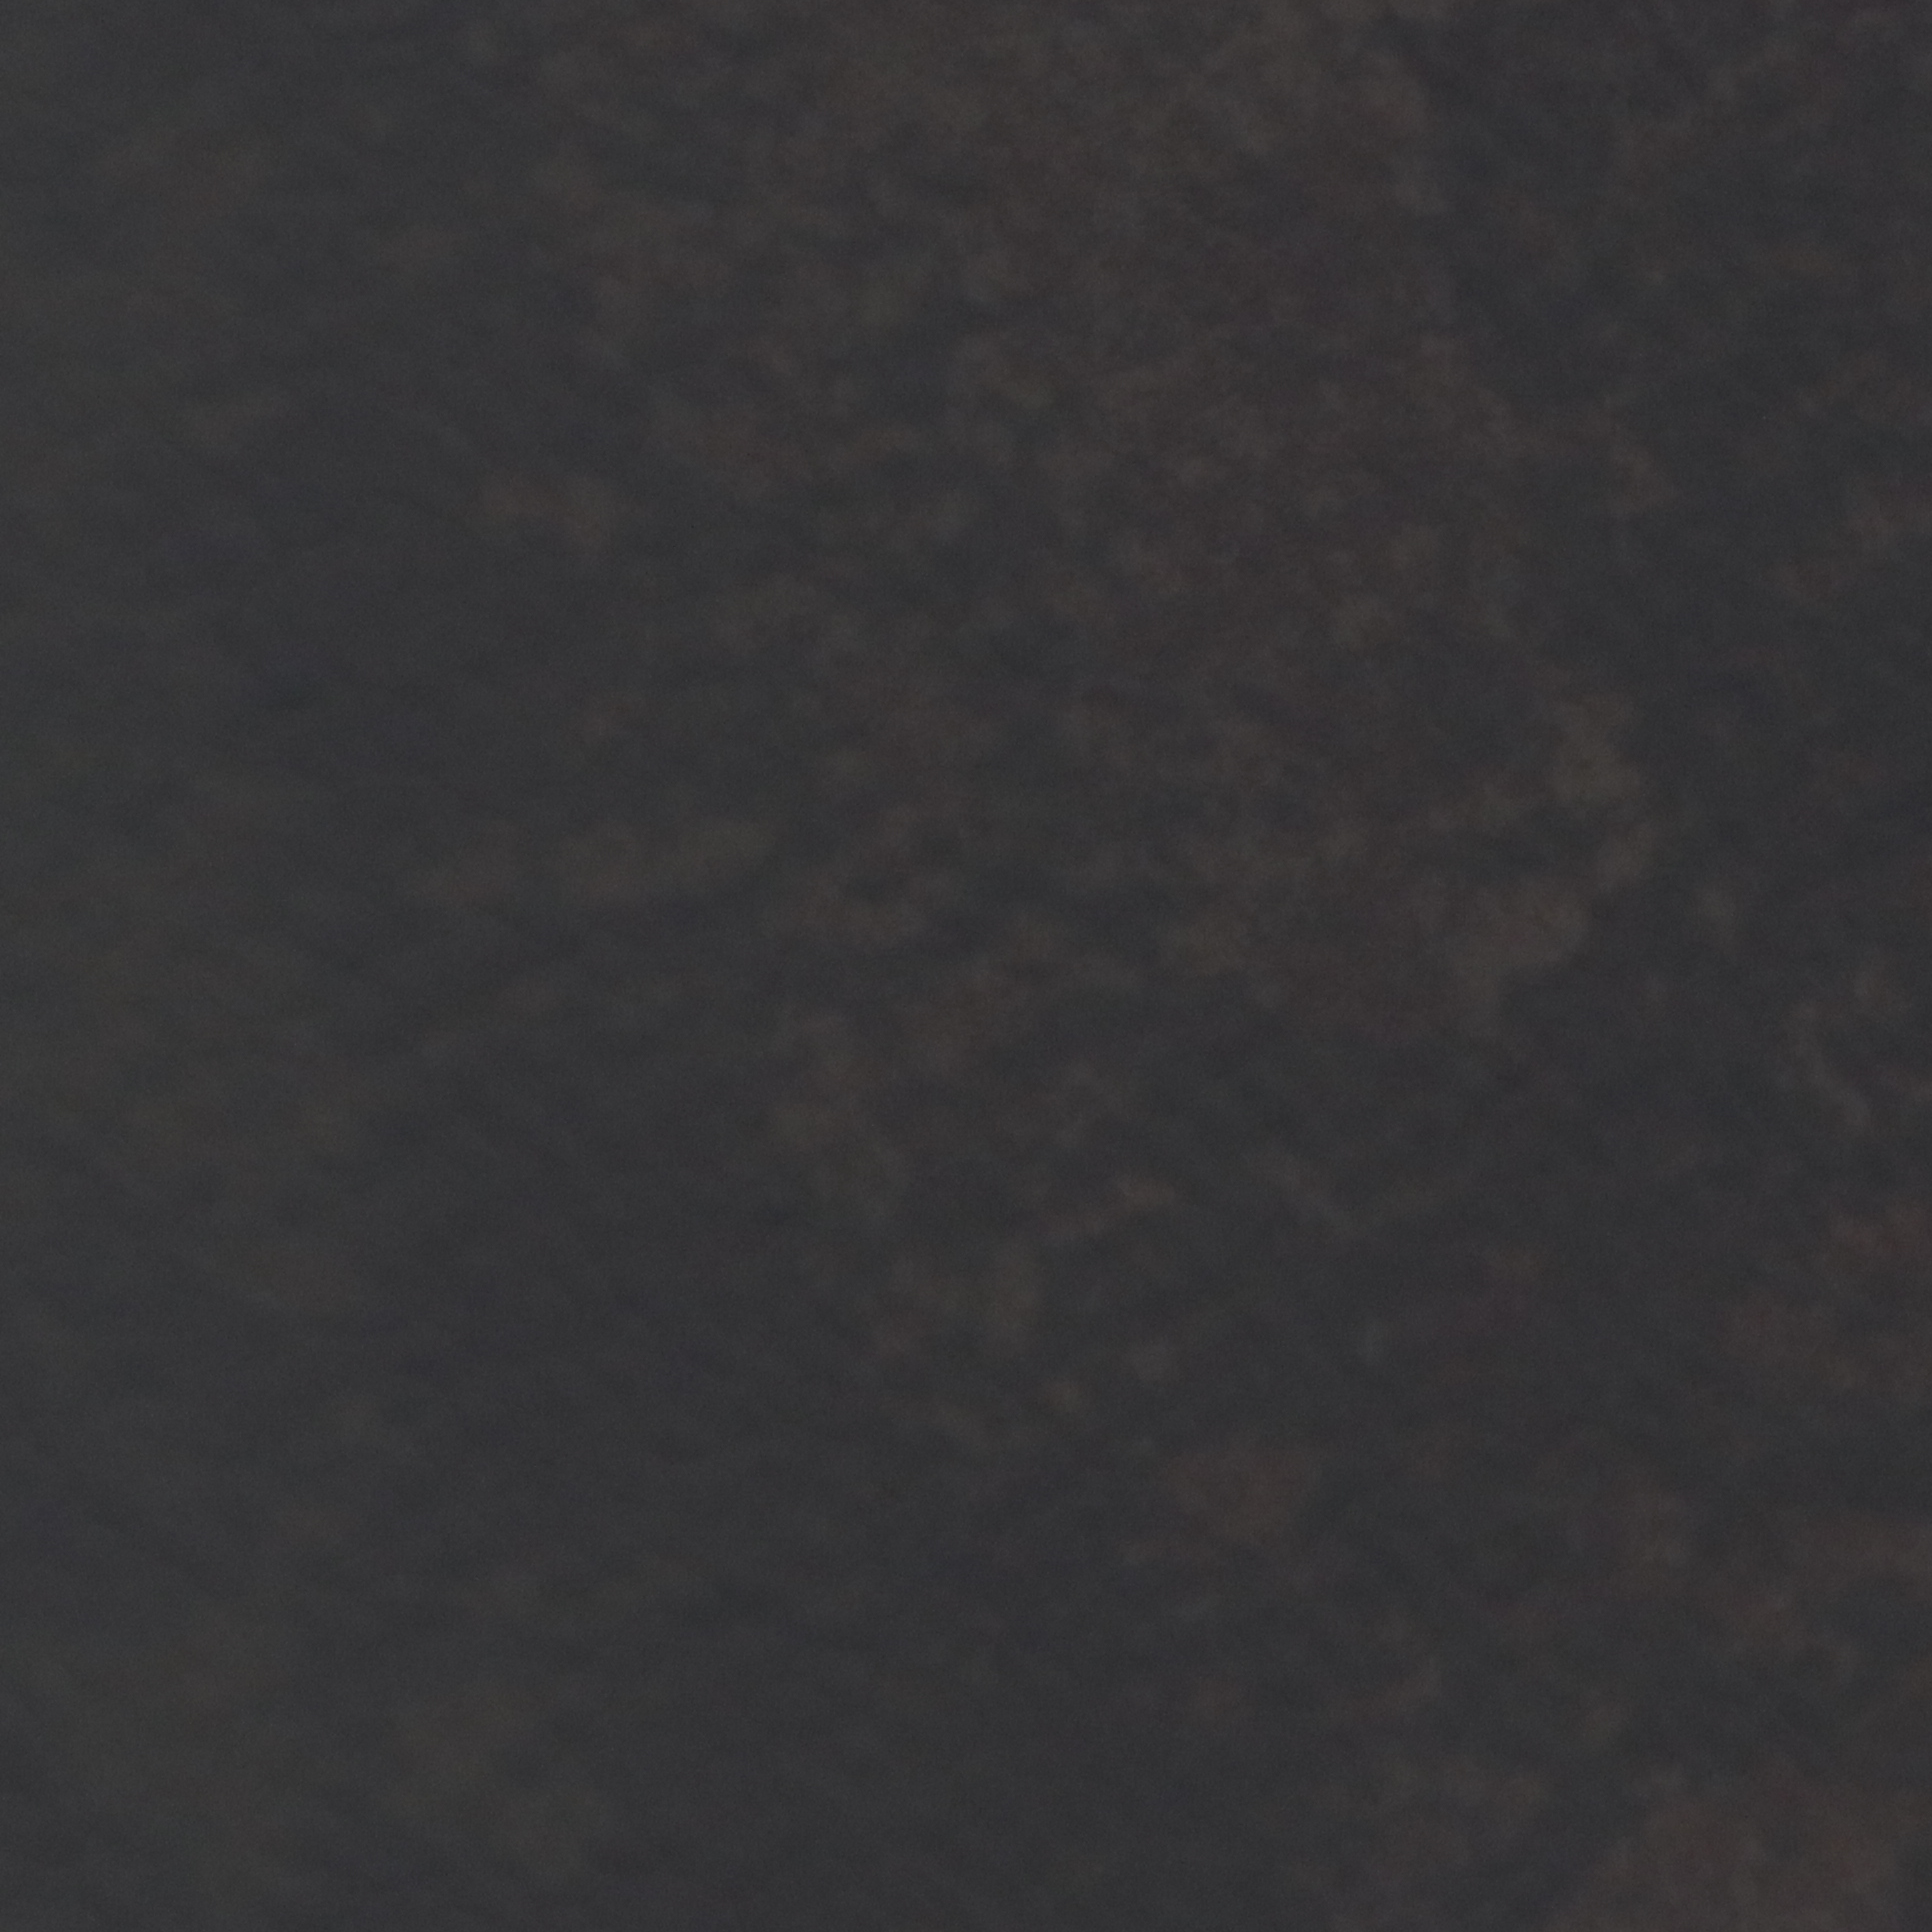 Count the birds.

0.